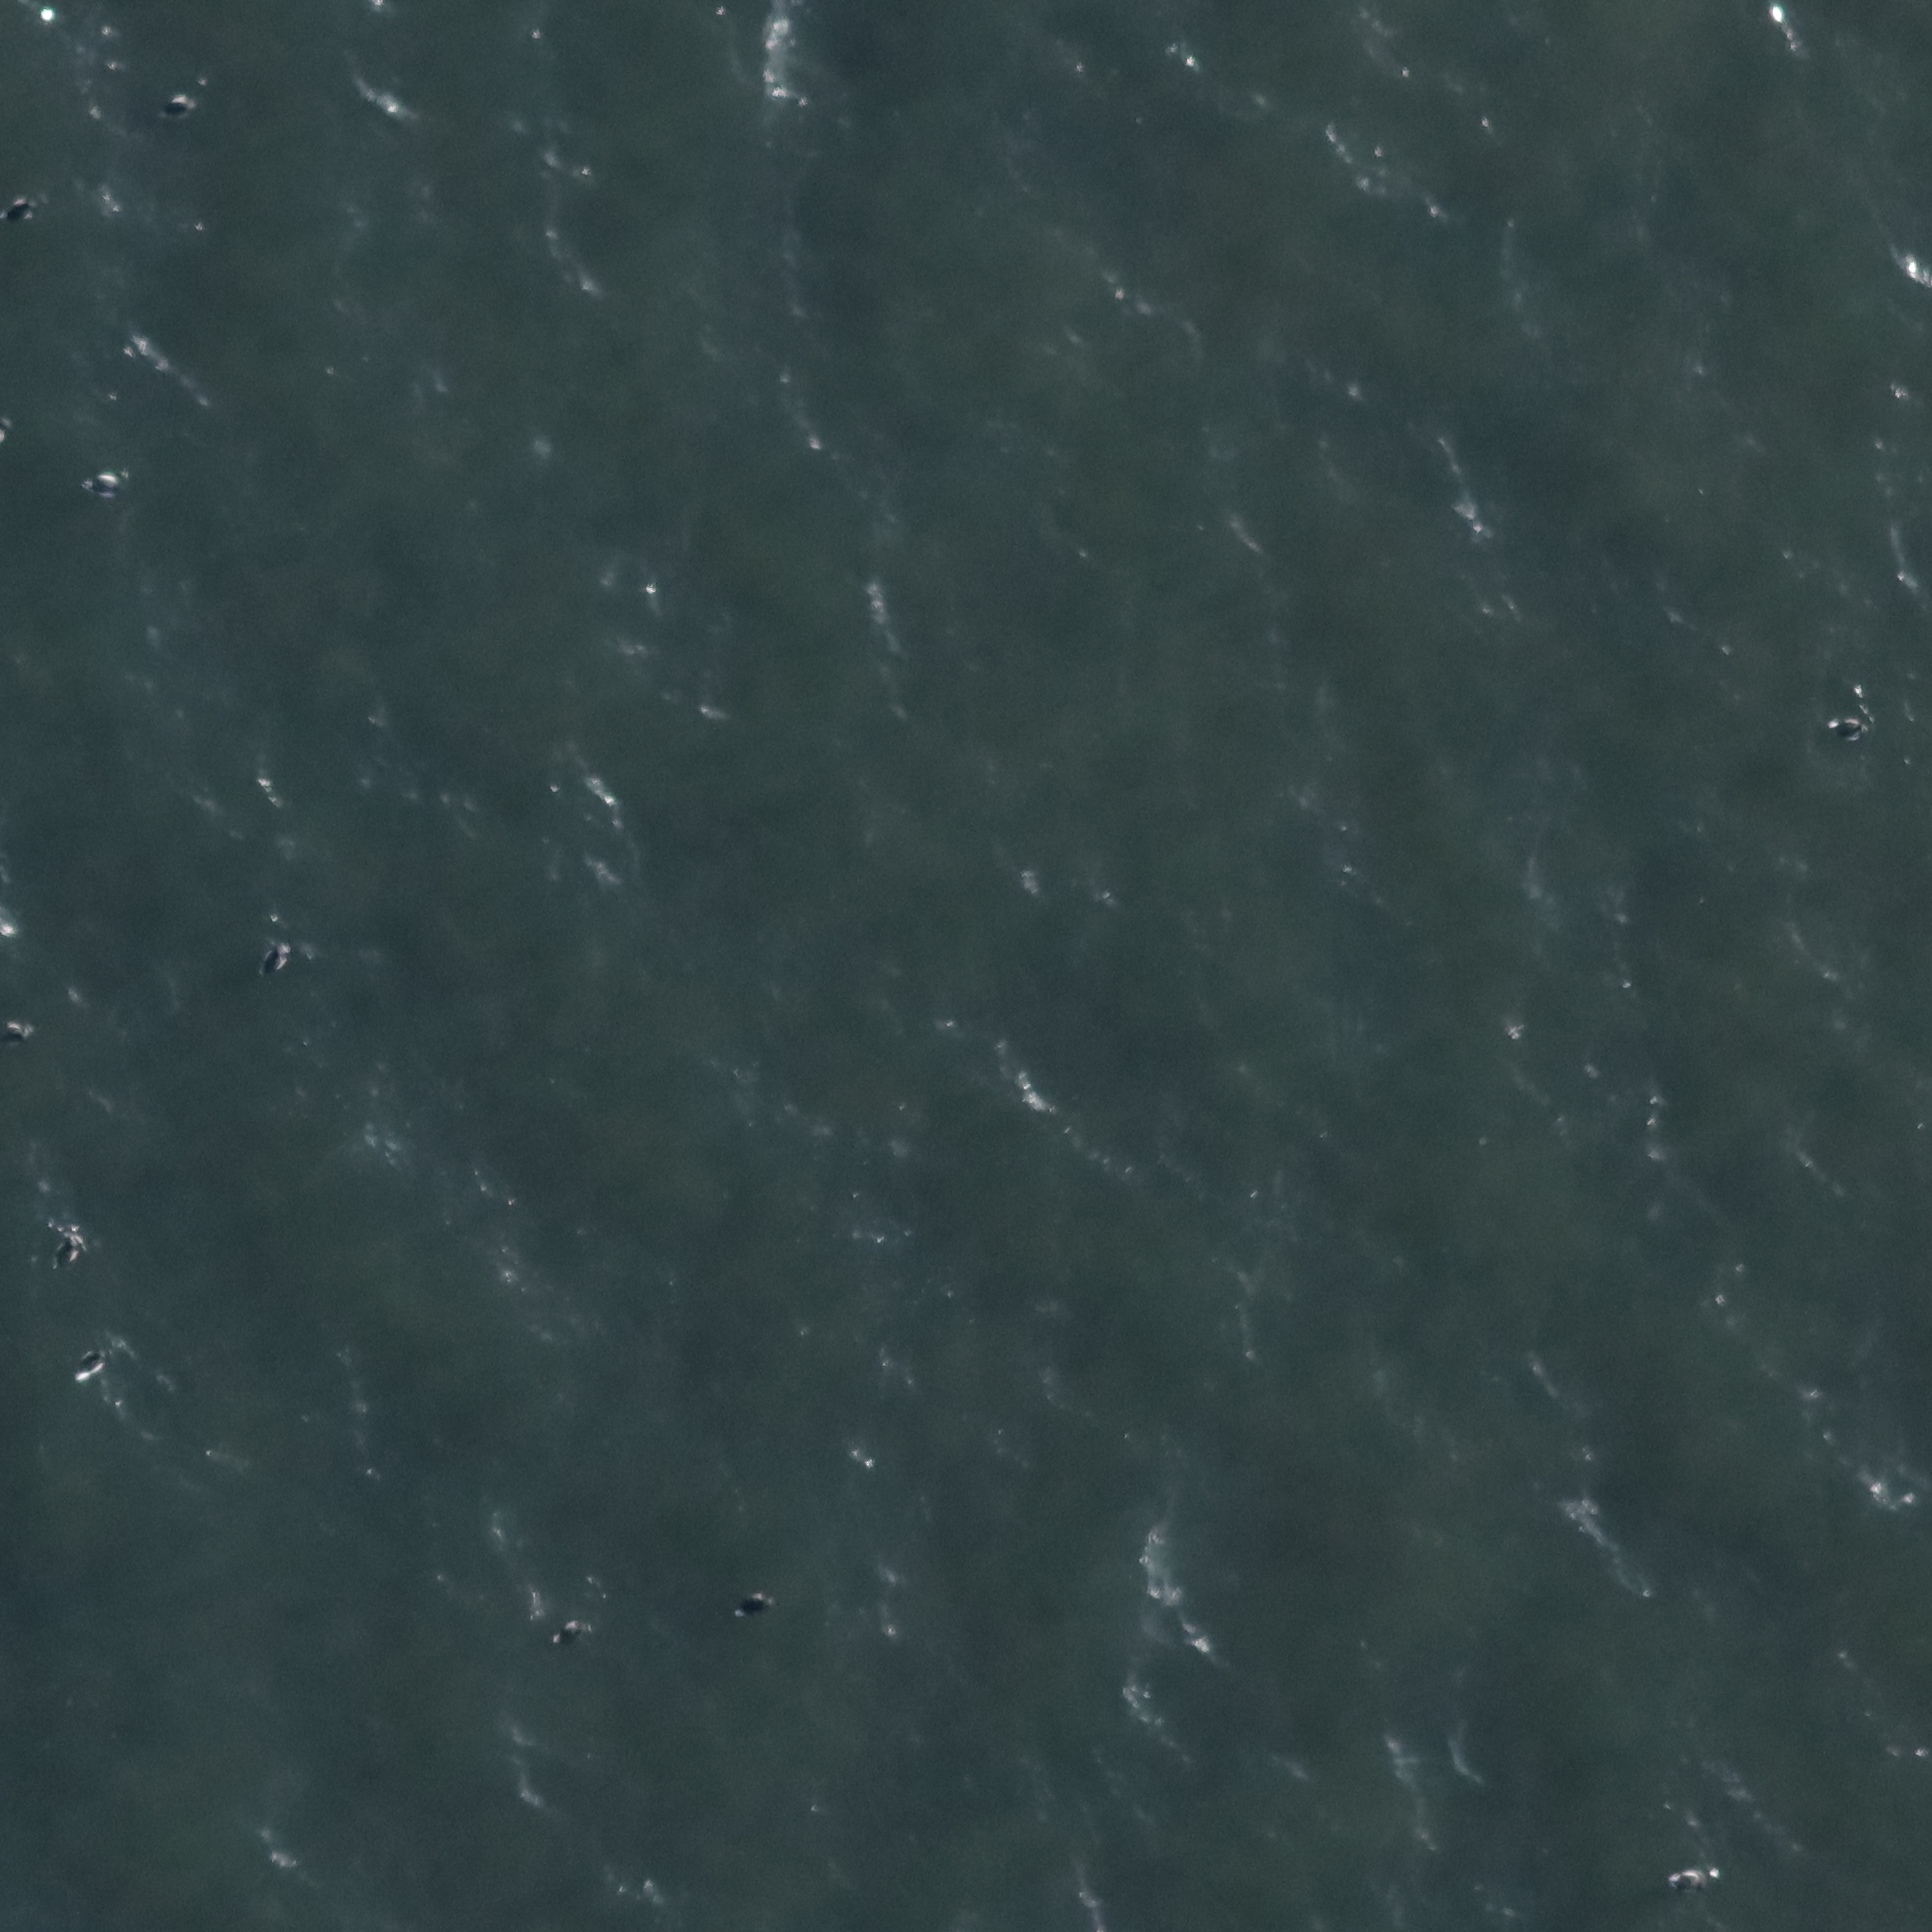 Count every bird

11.